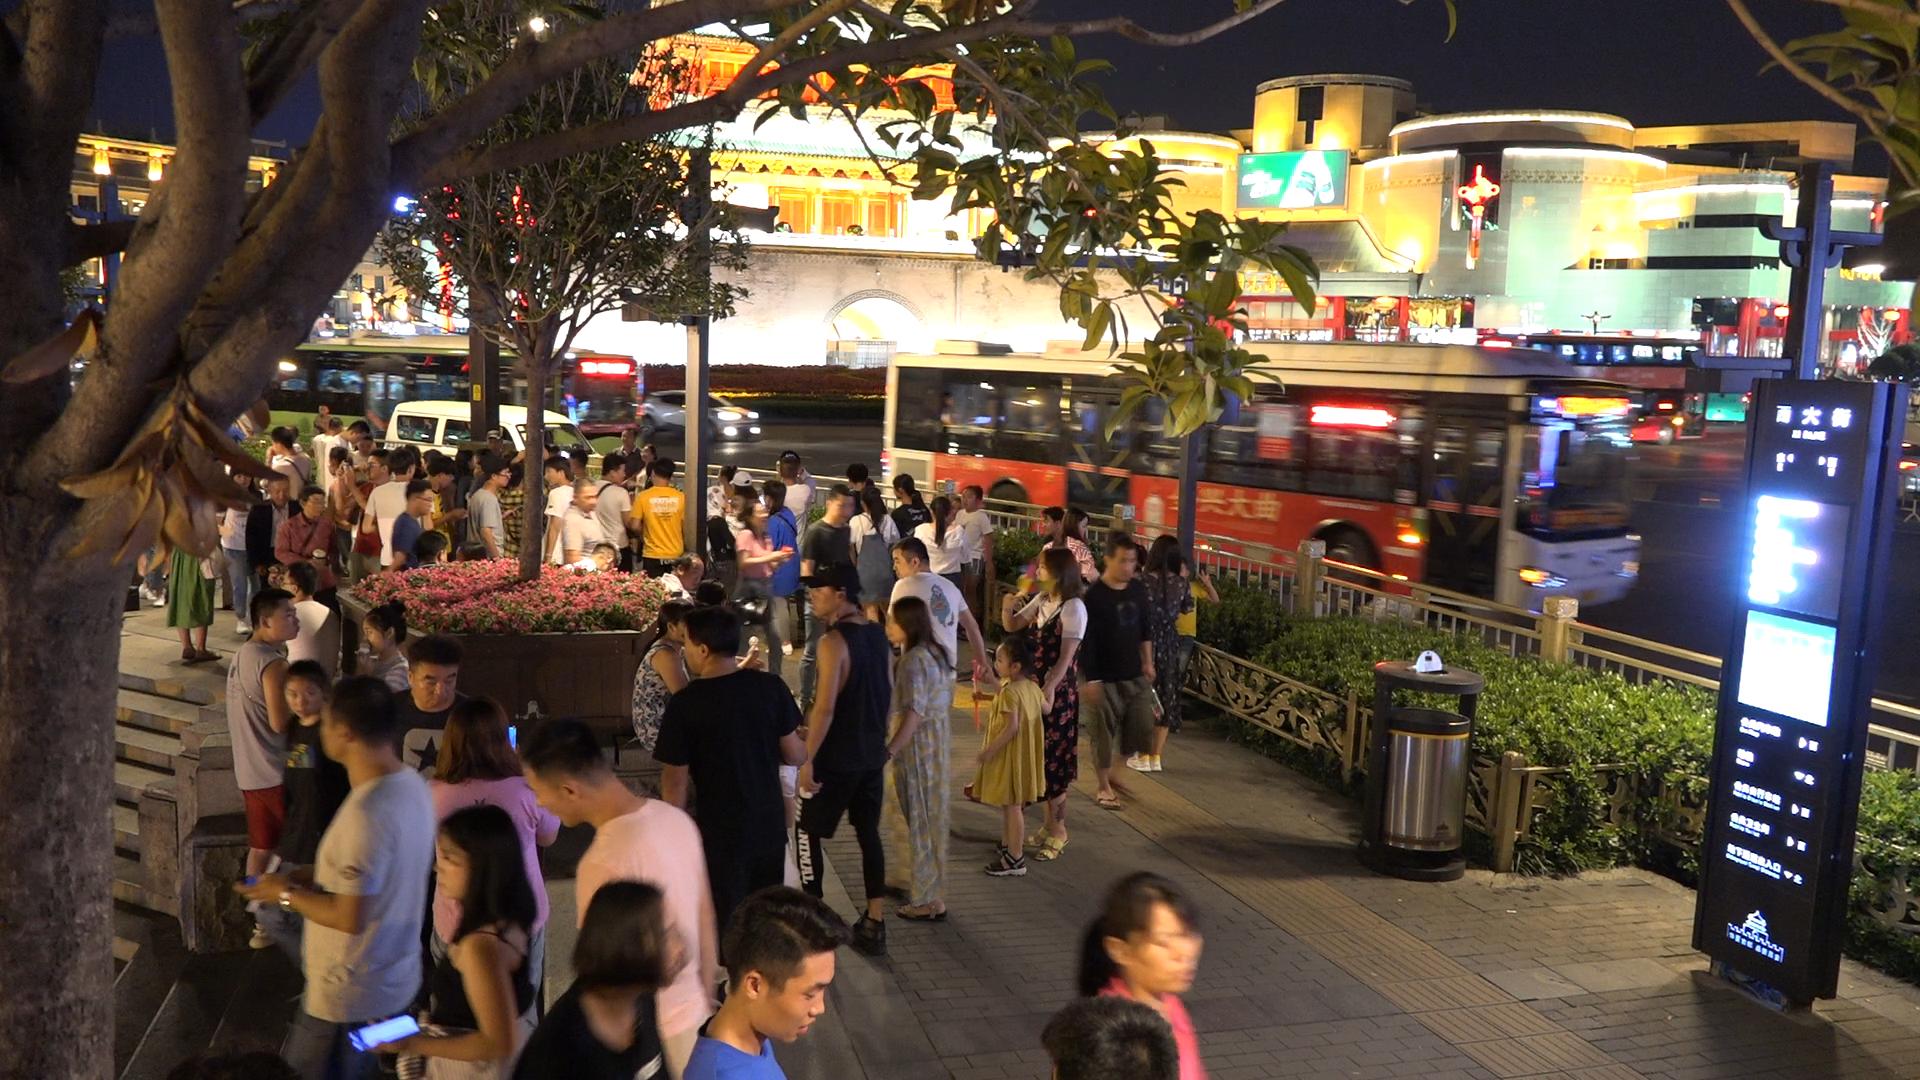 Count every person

70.